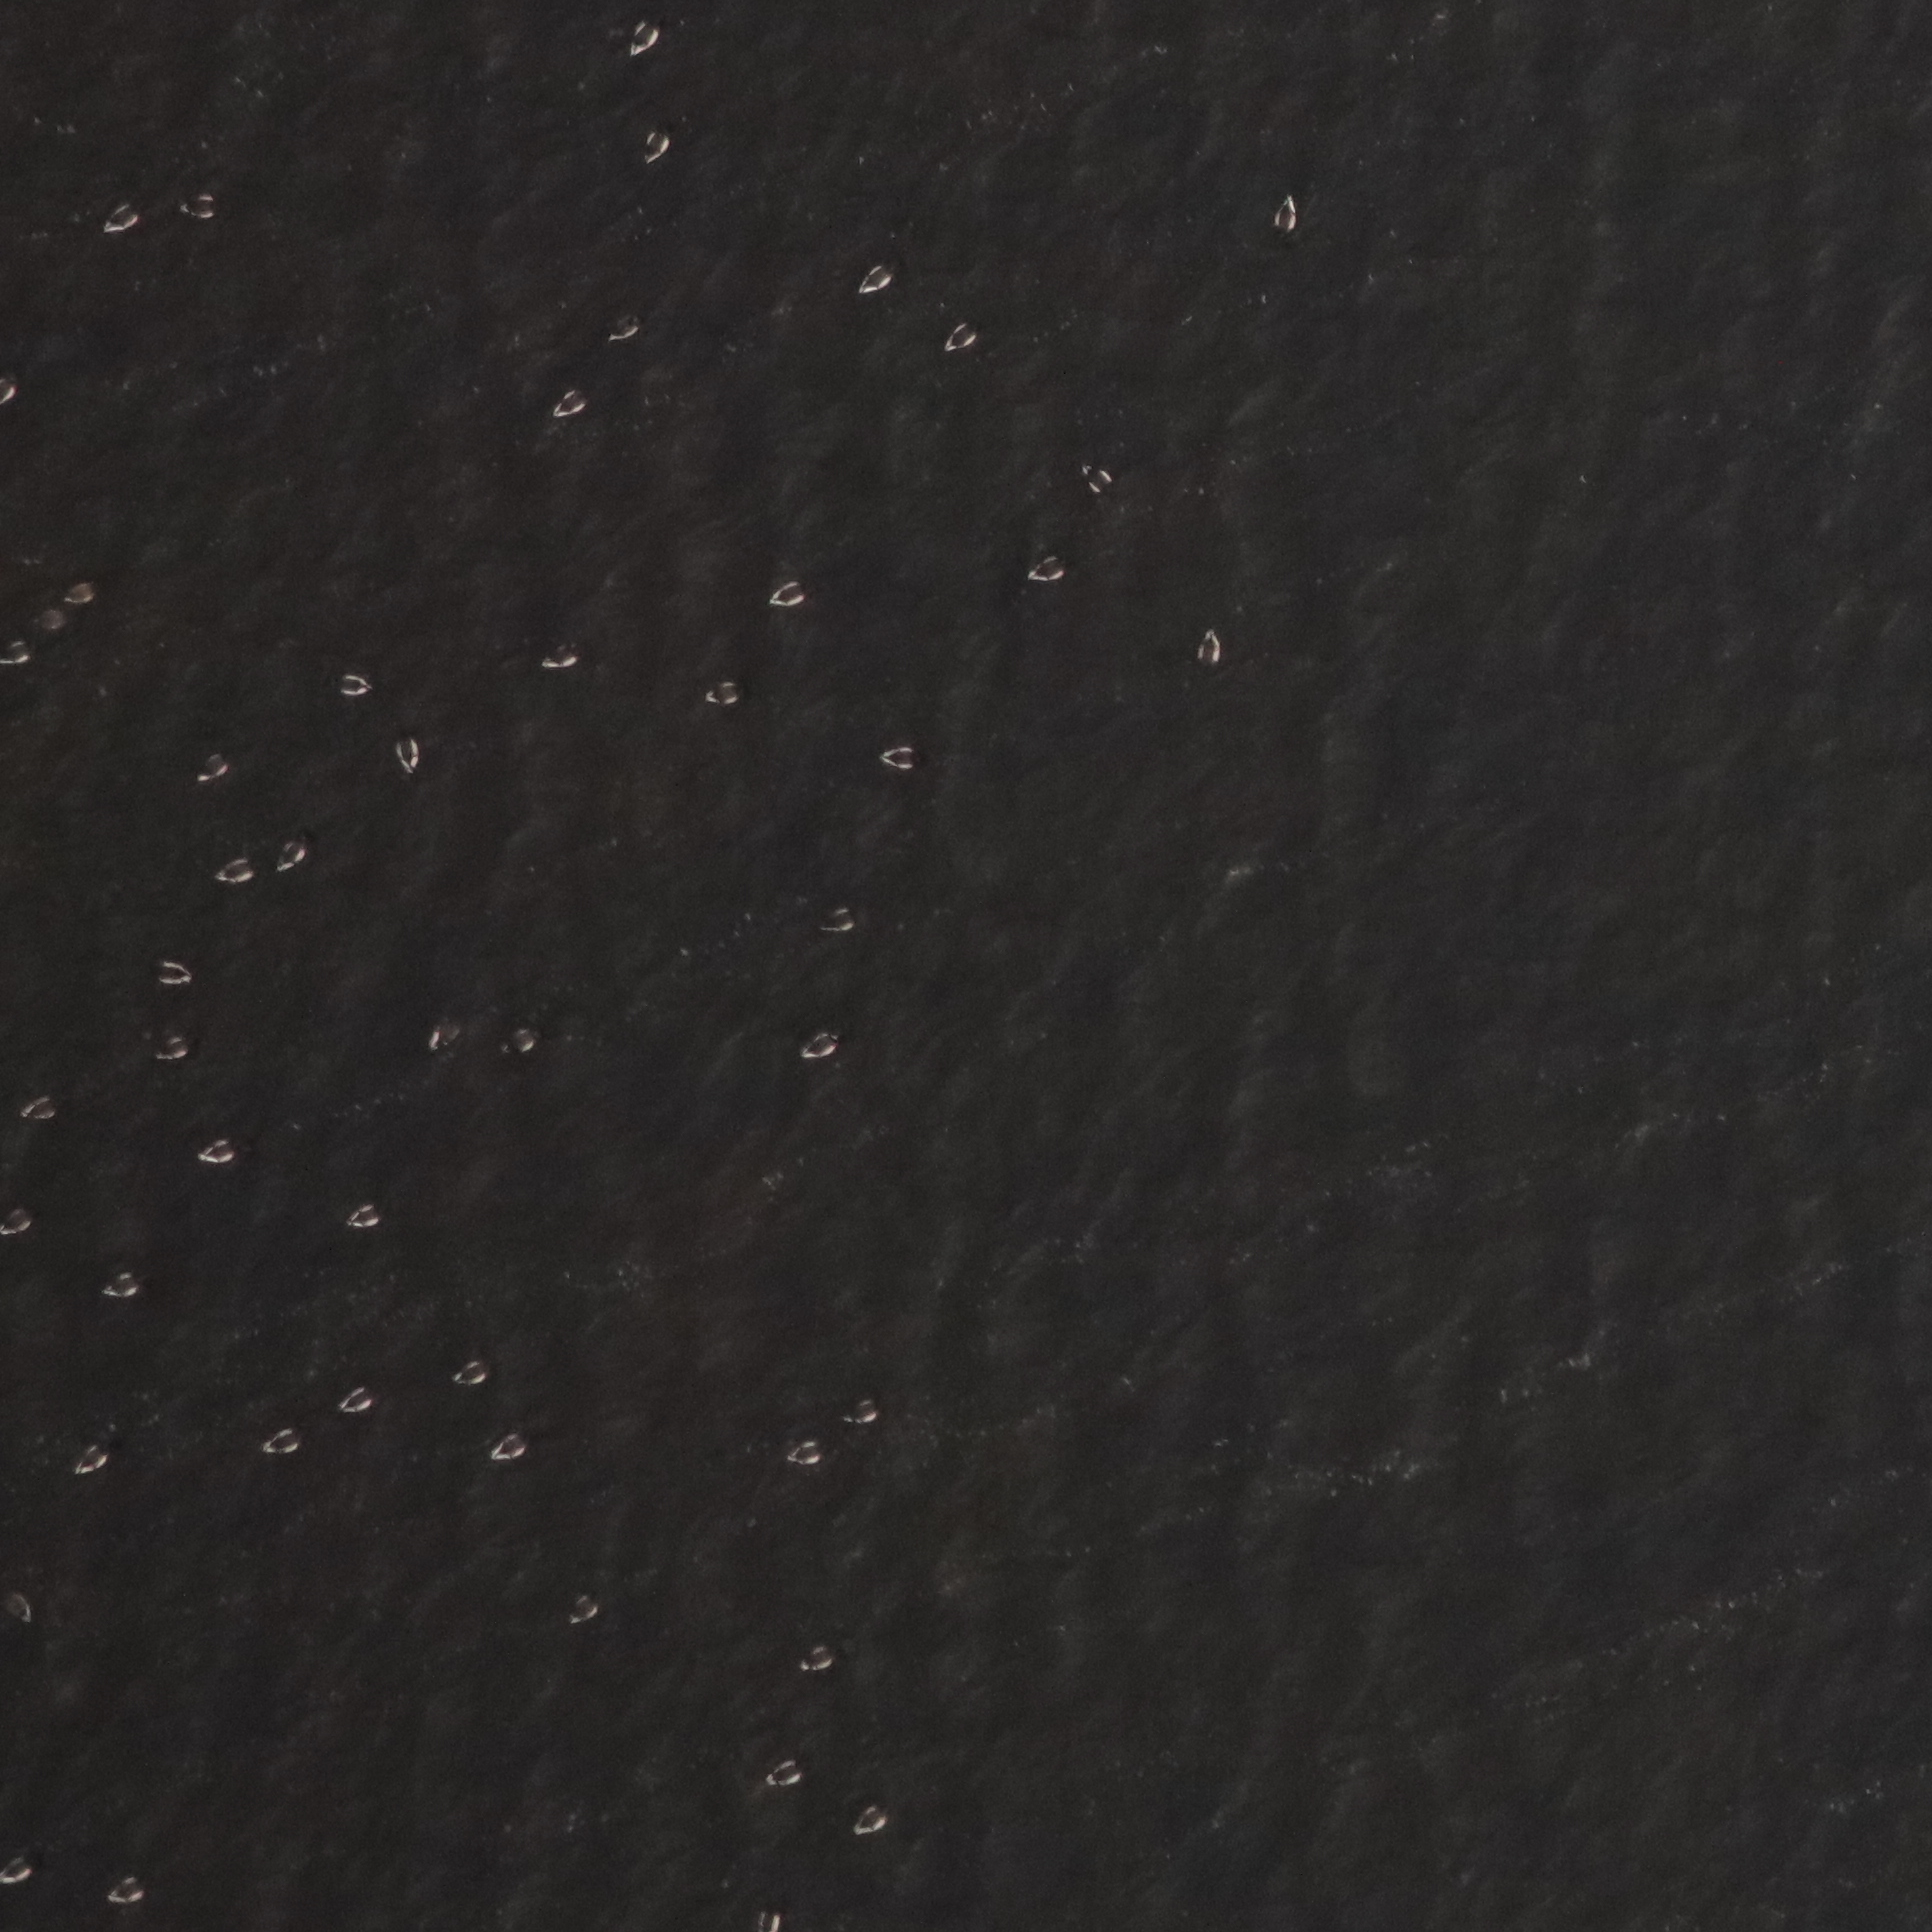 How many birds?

51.